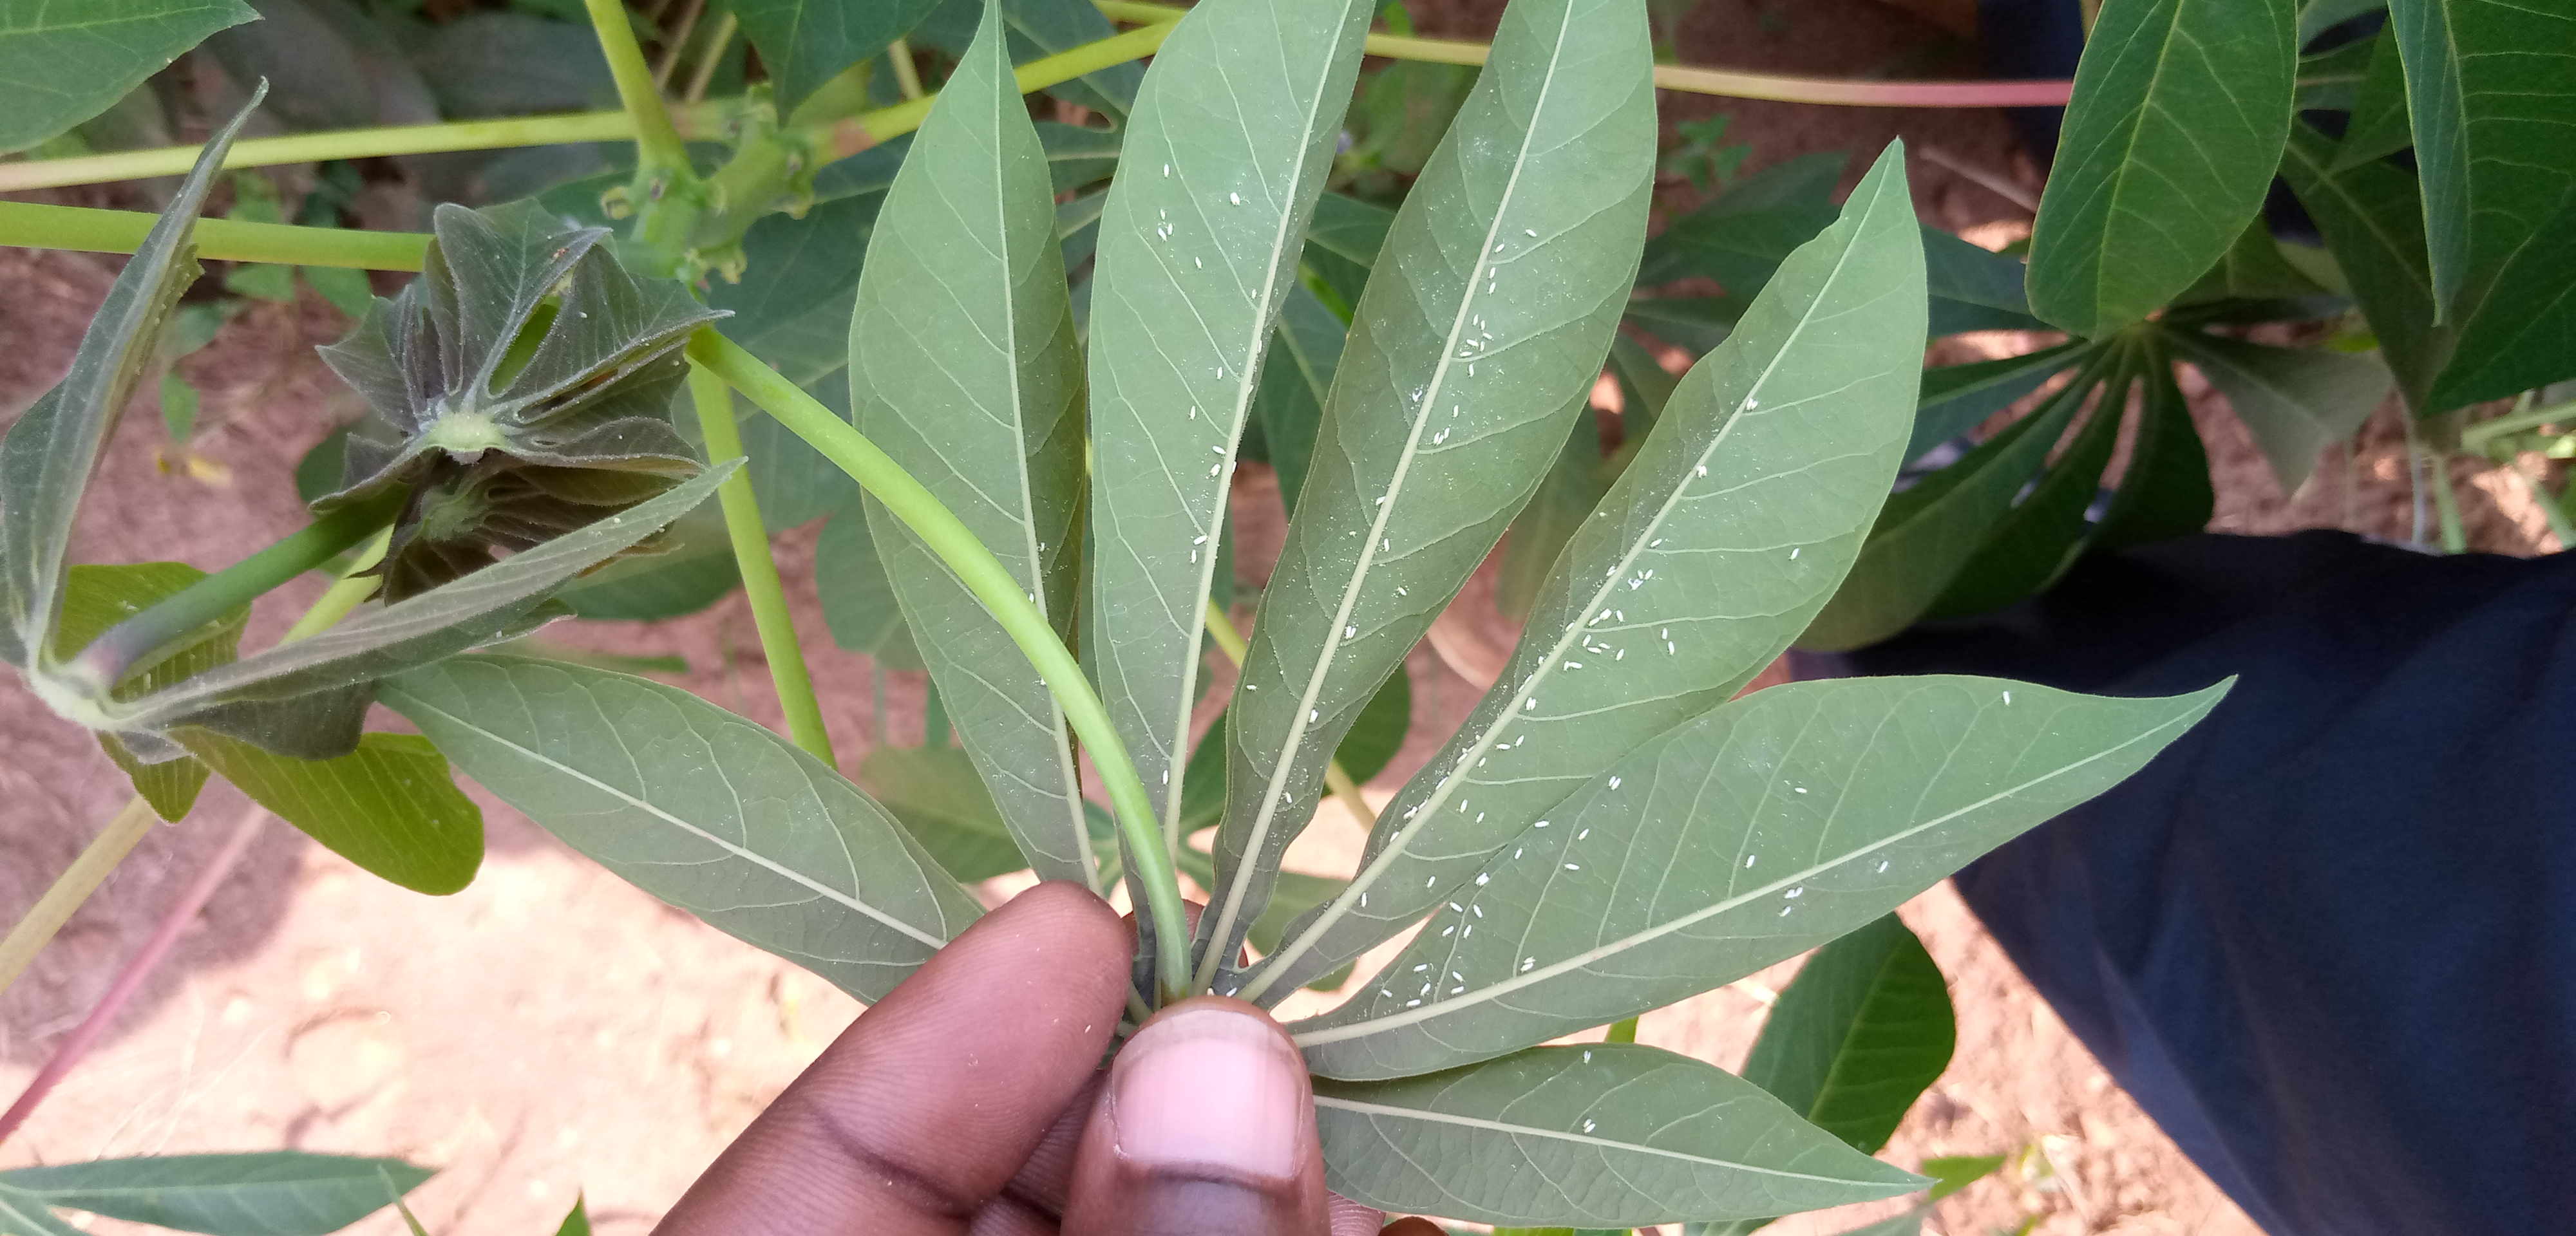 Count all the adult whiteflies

108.